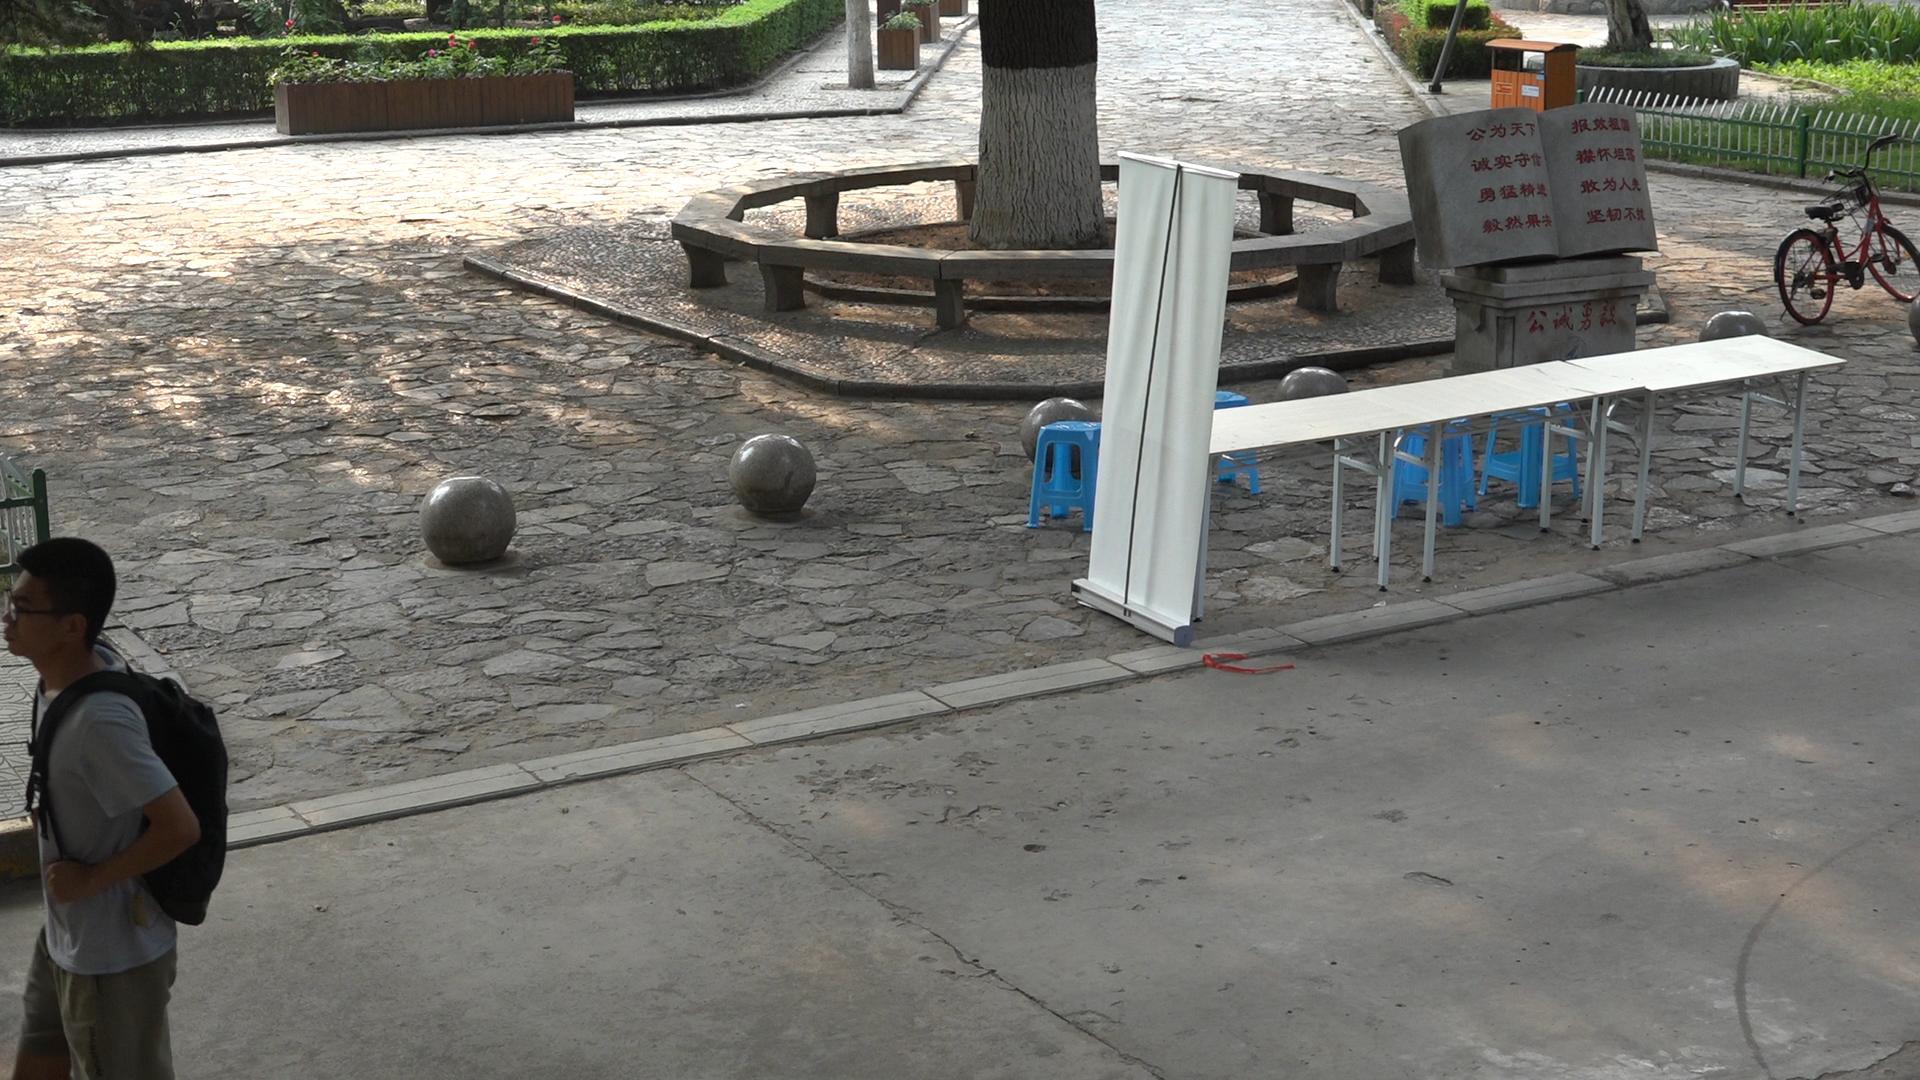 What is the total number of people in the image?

1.